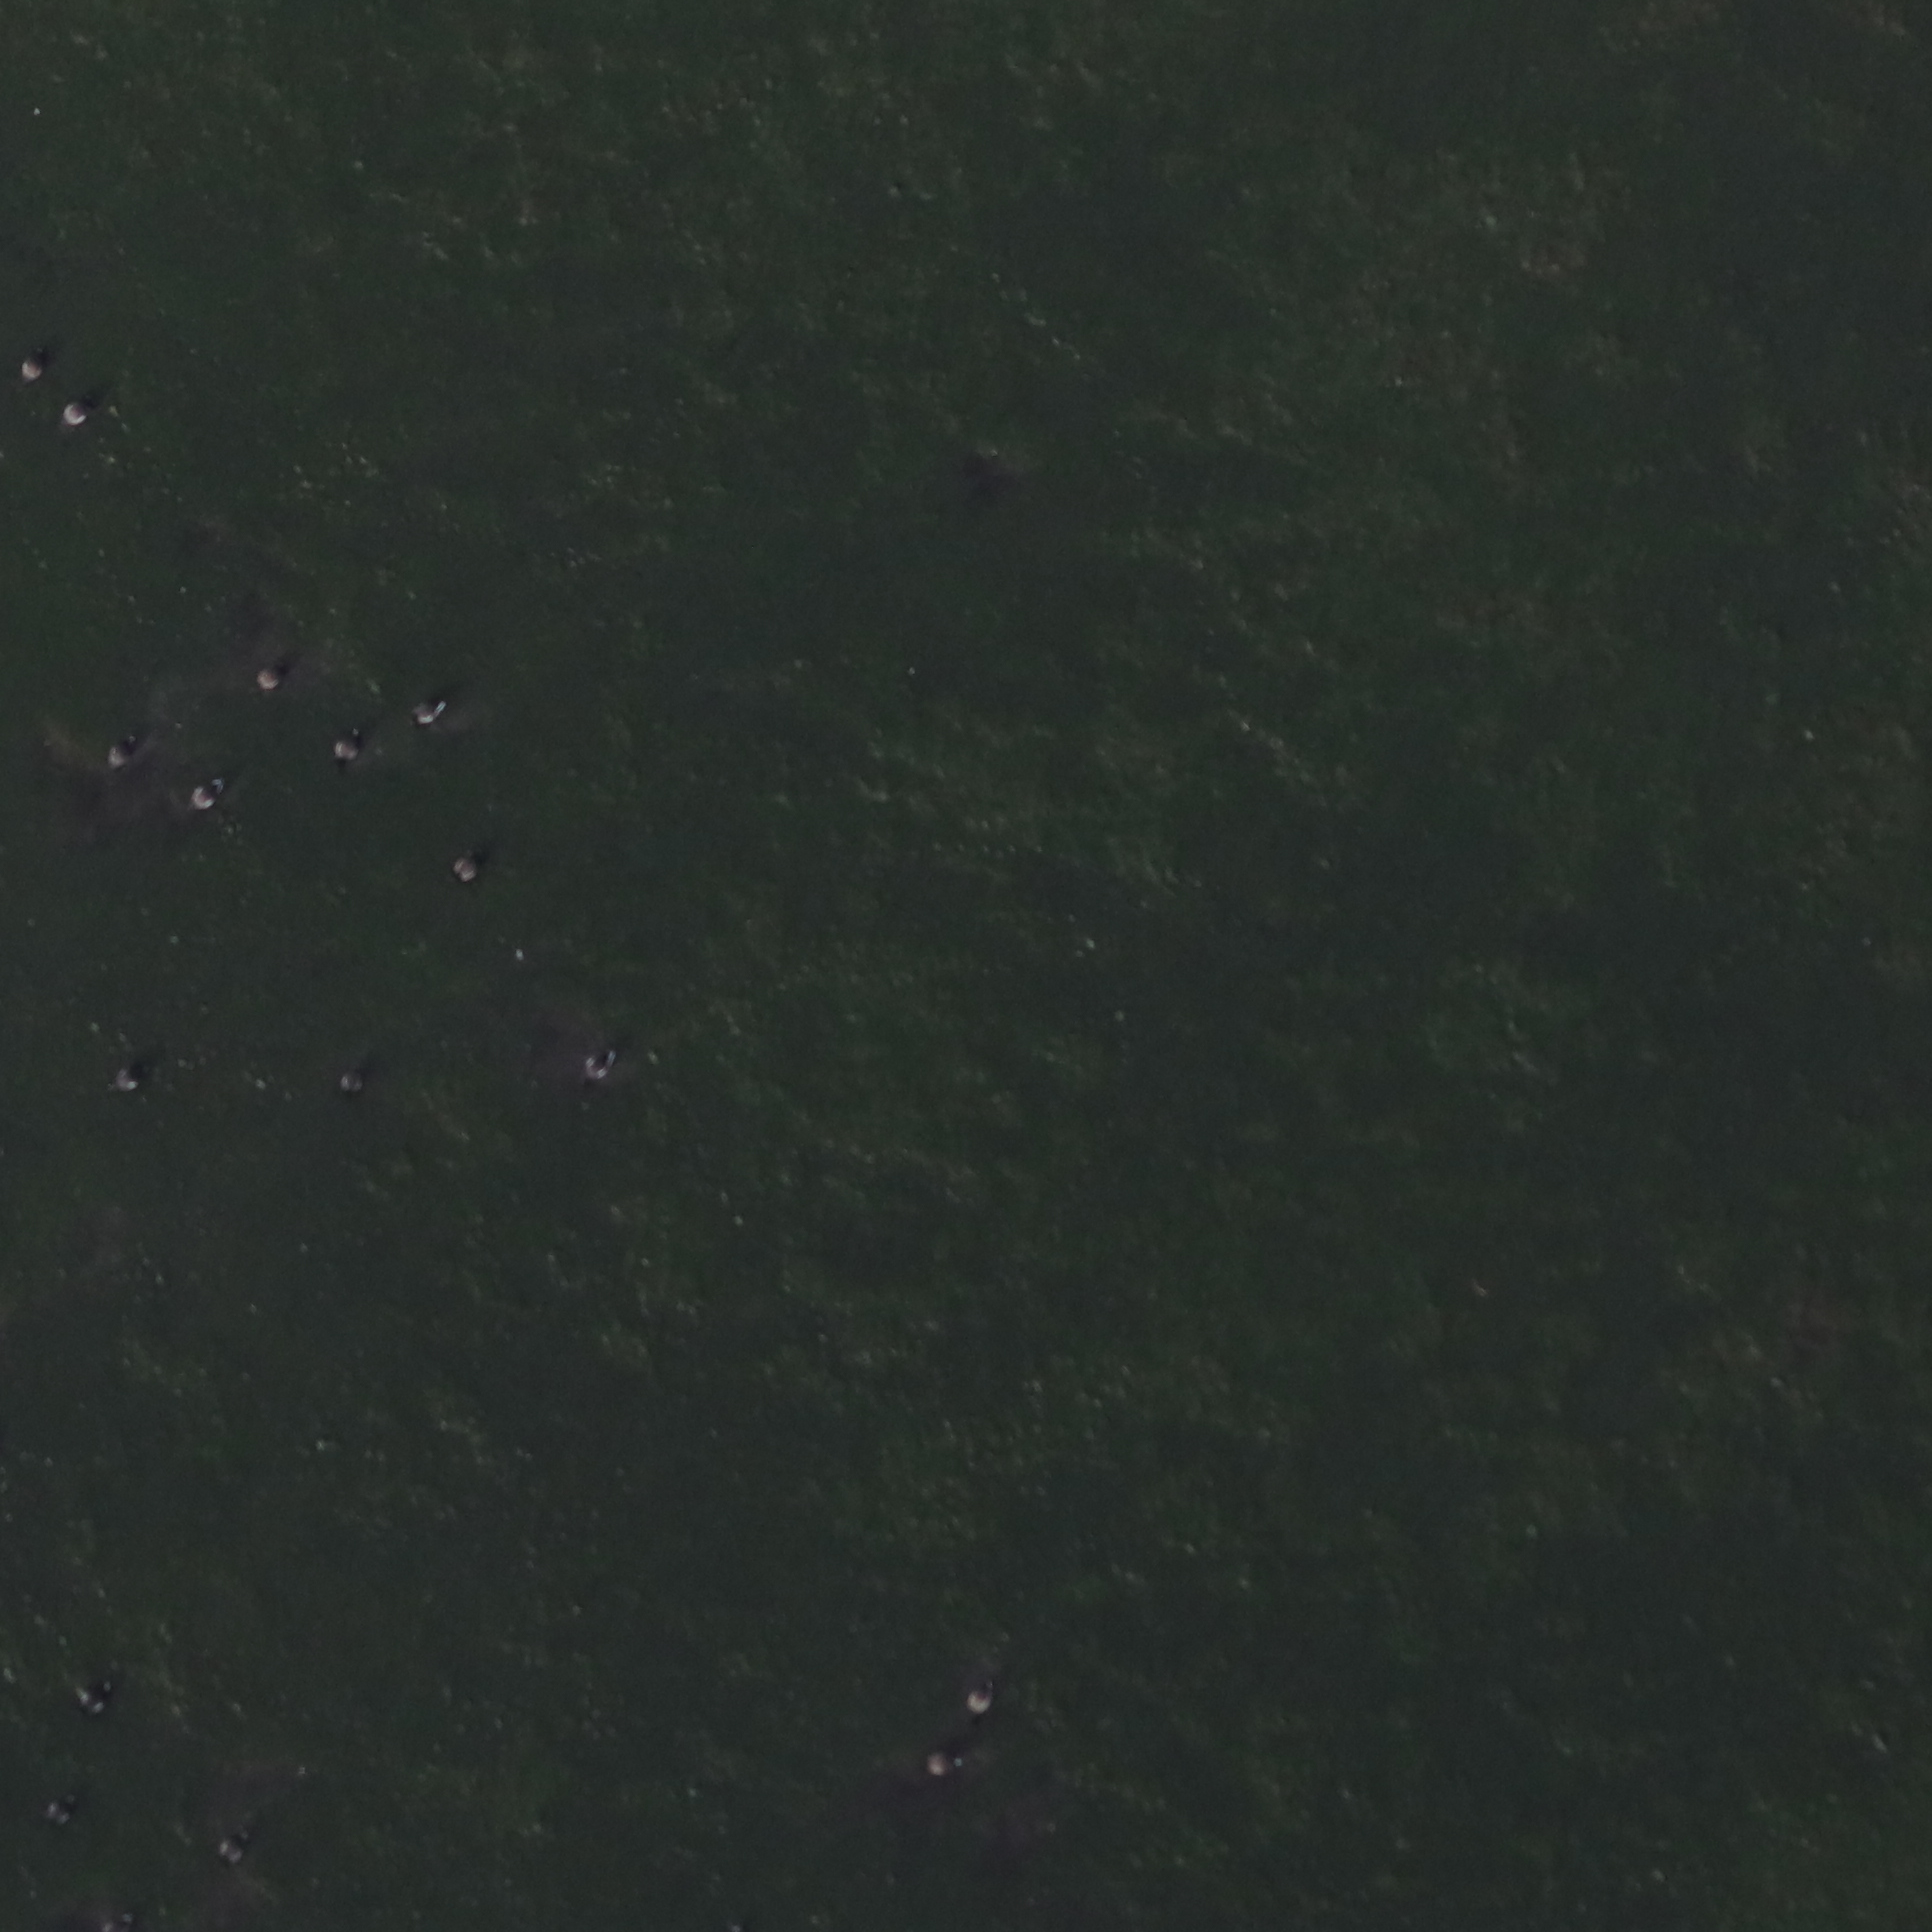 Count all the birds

17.